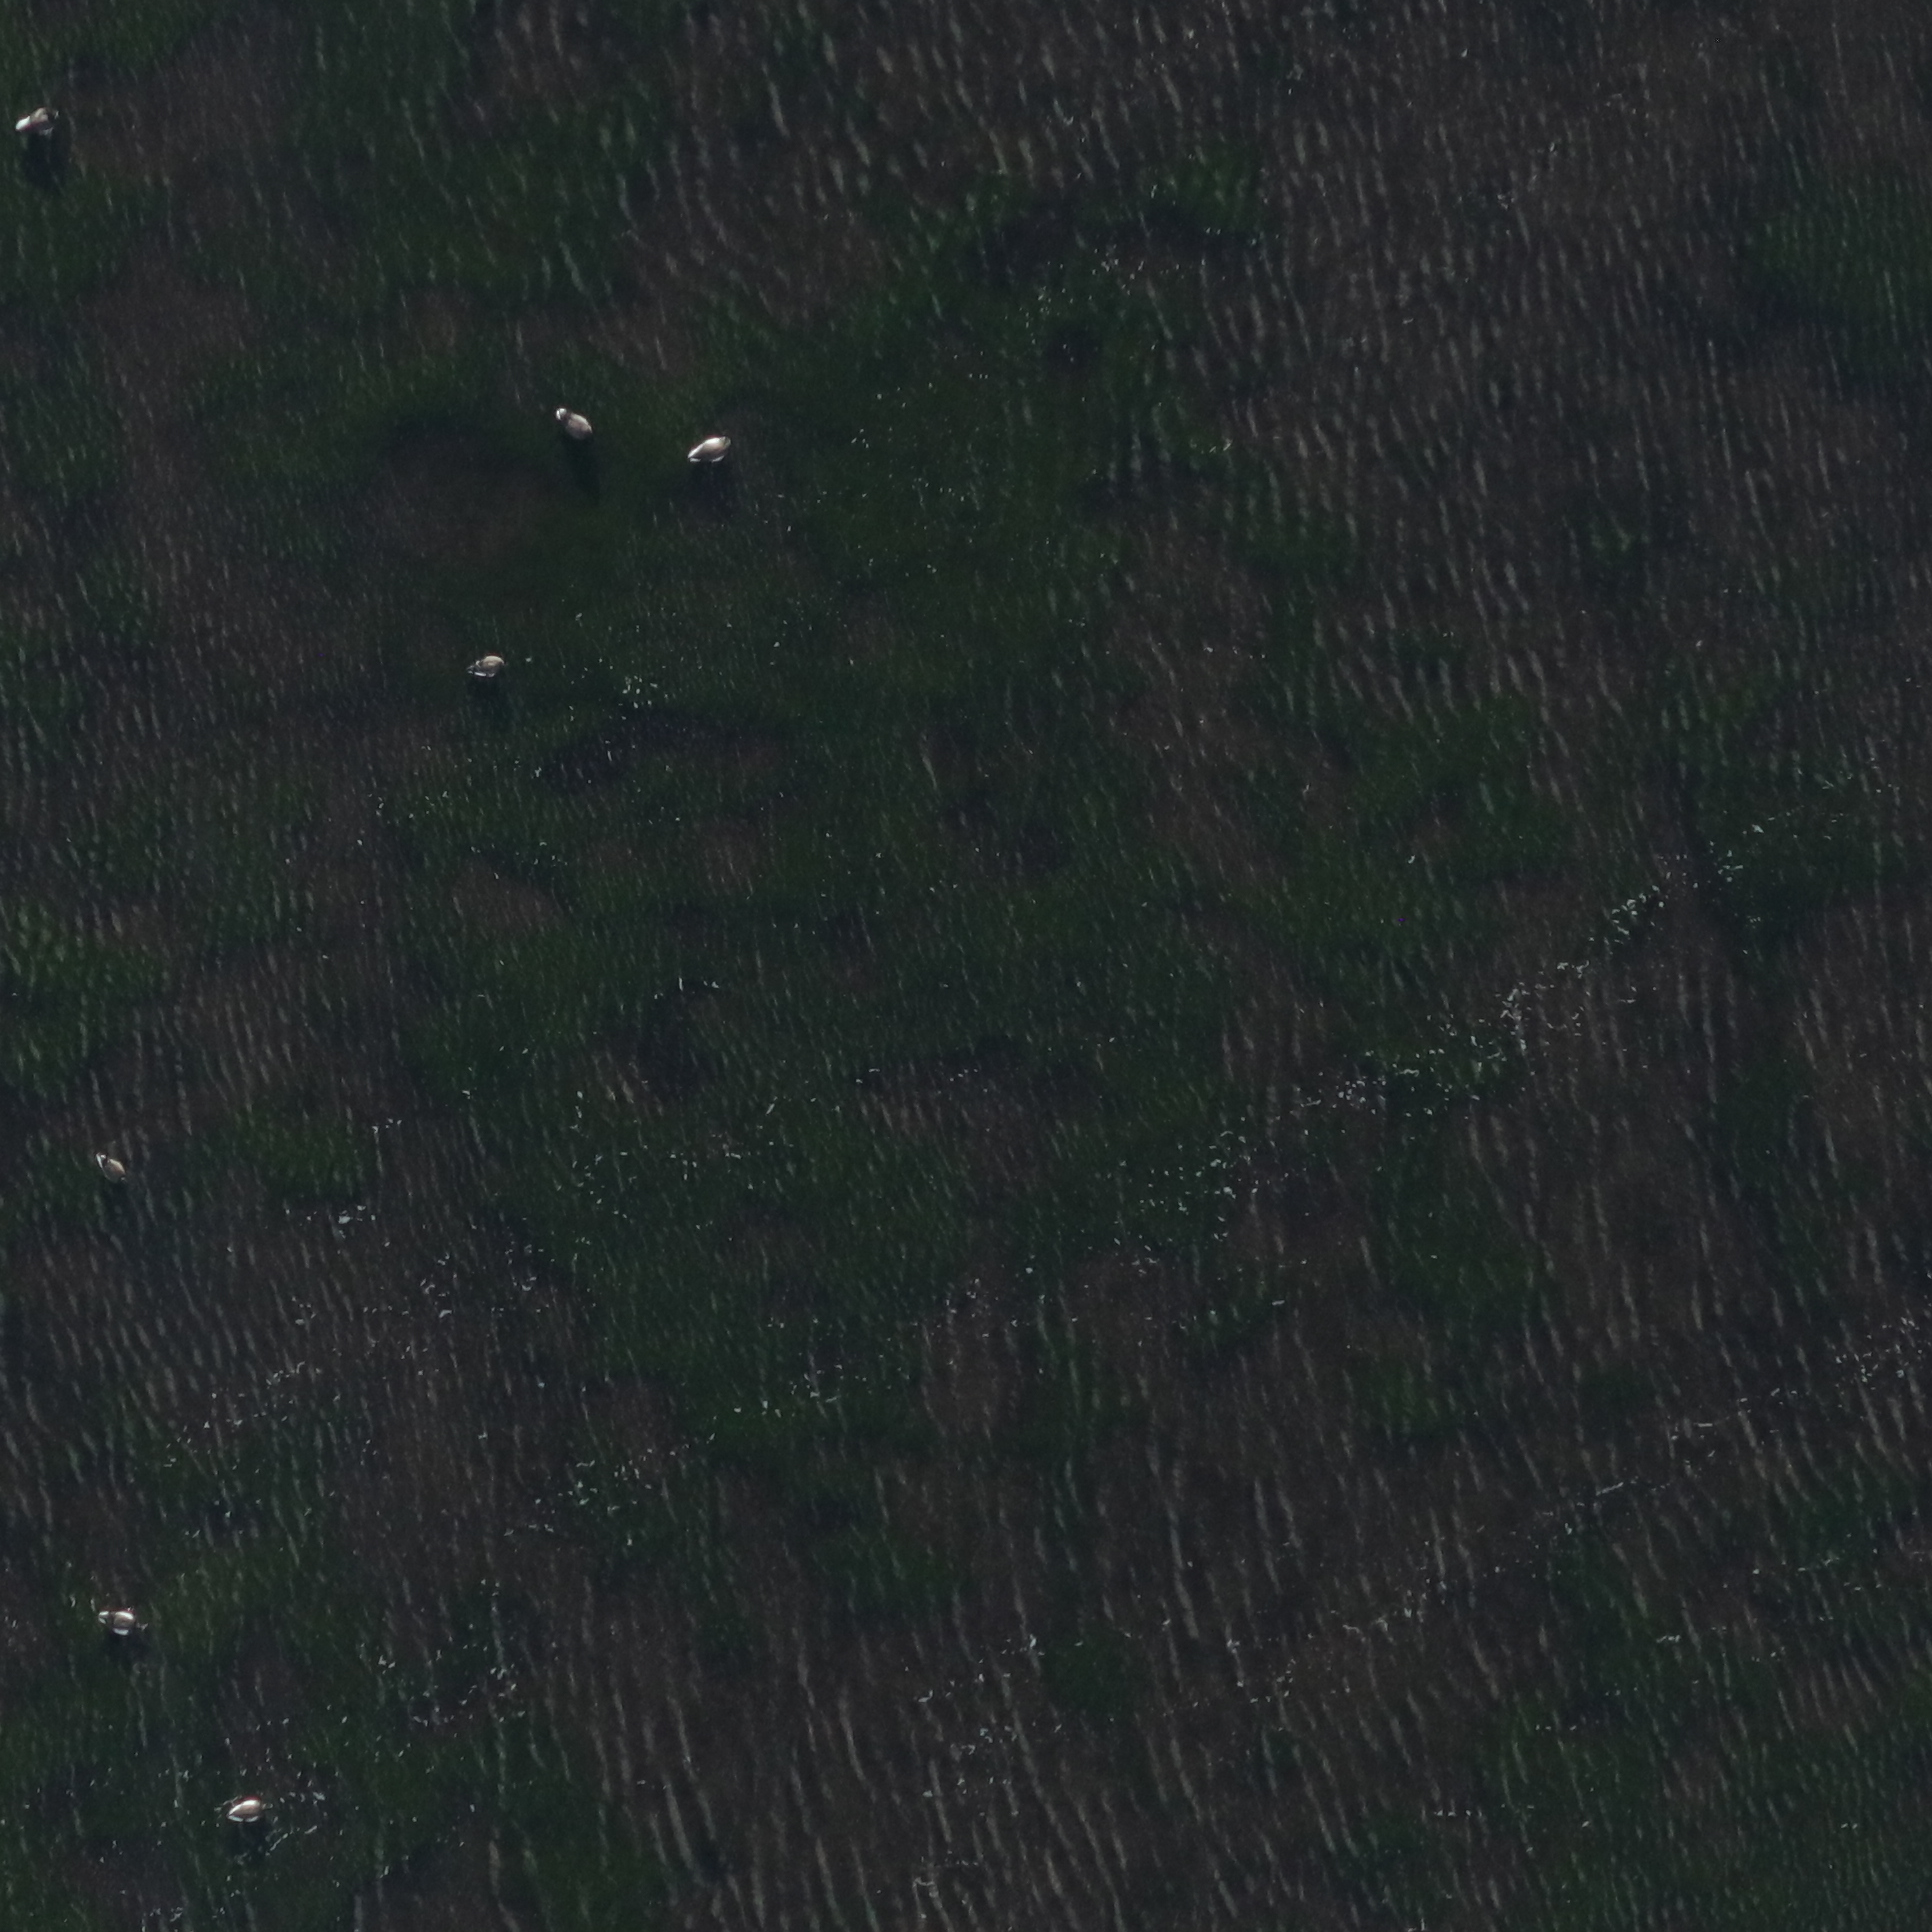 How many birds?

7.